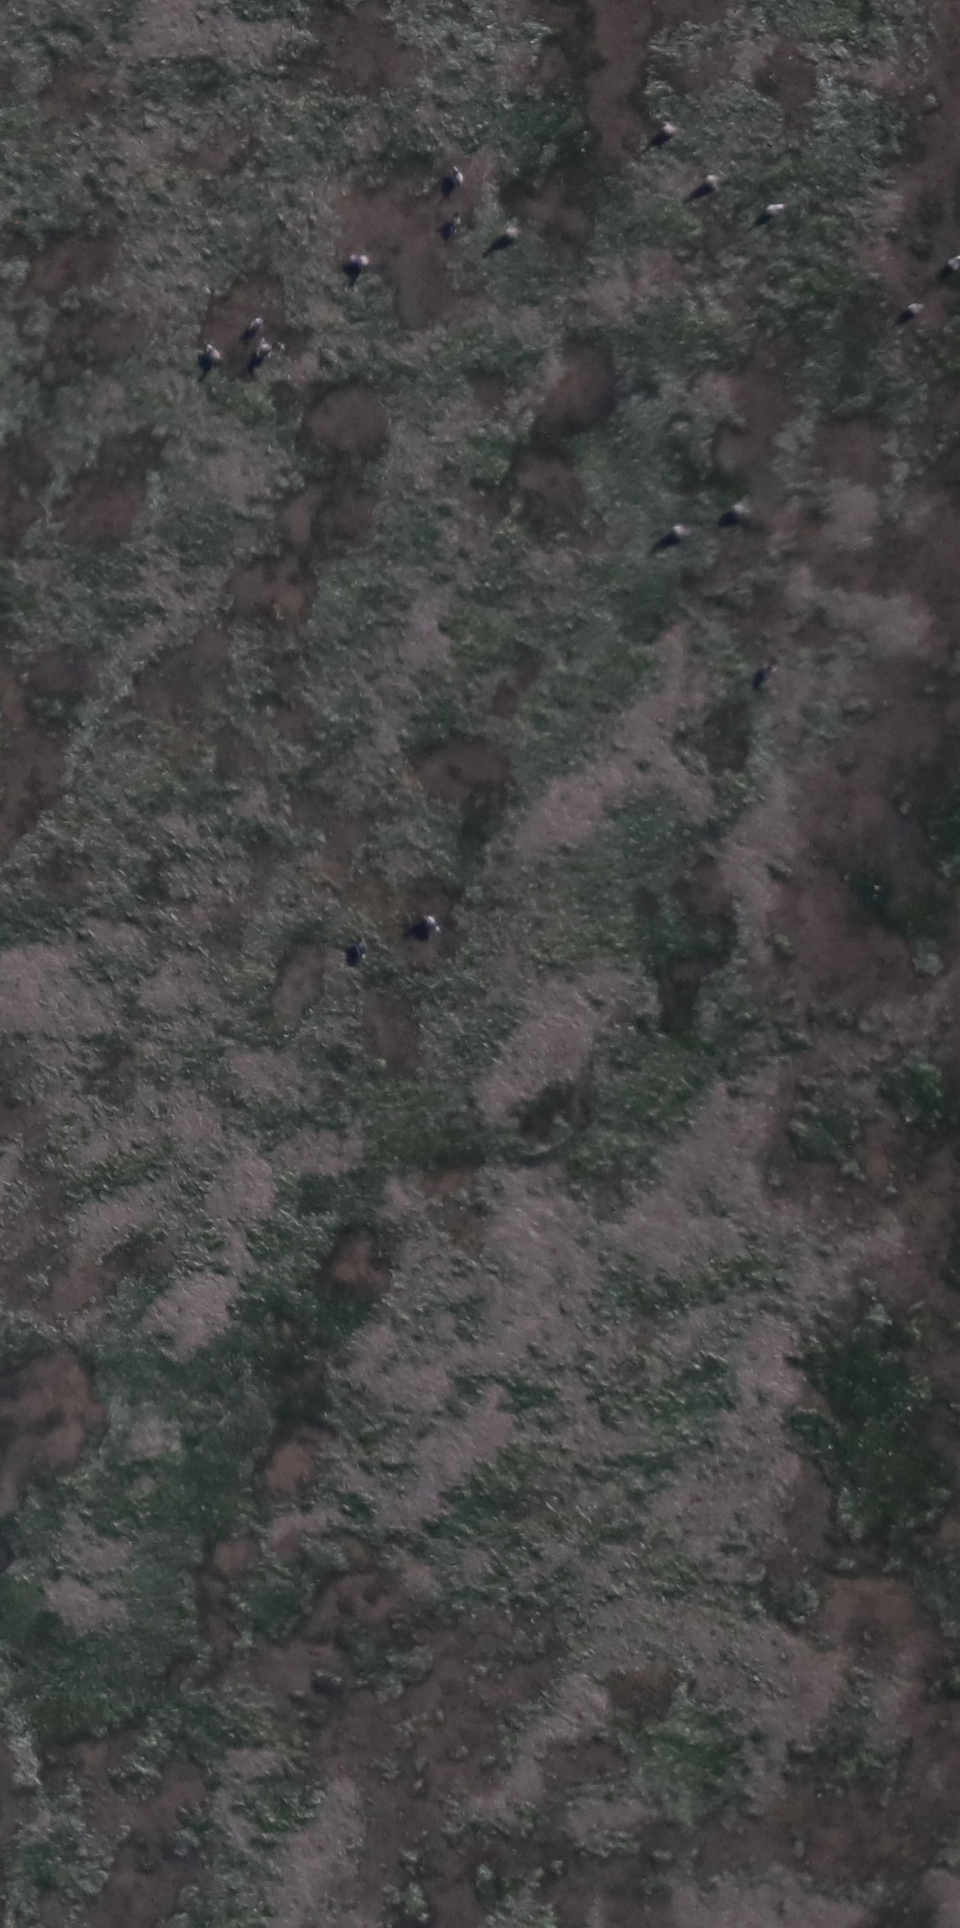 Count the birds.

17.